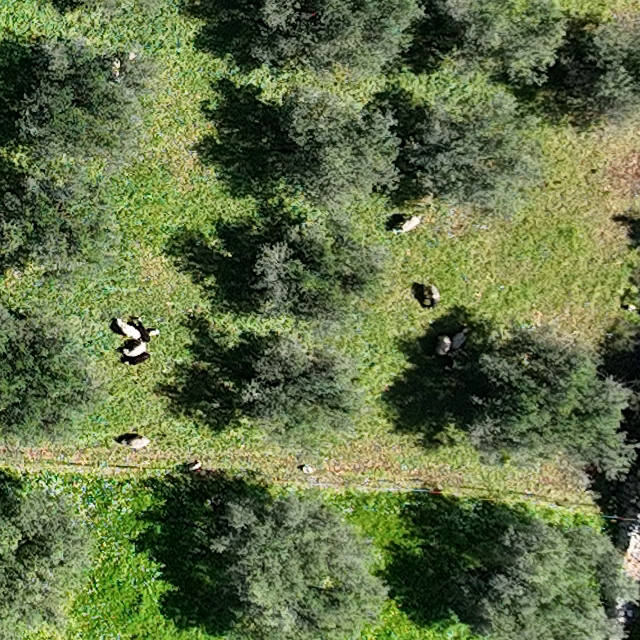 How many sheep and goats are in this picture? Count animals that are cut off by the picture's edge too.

9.